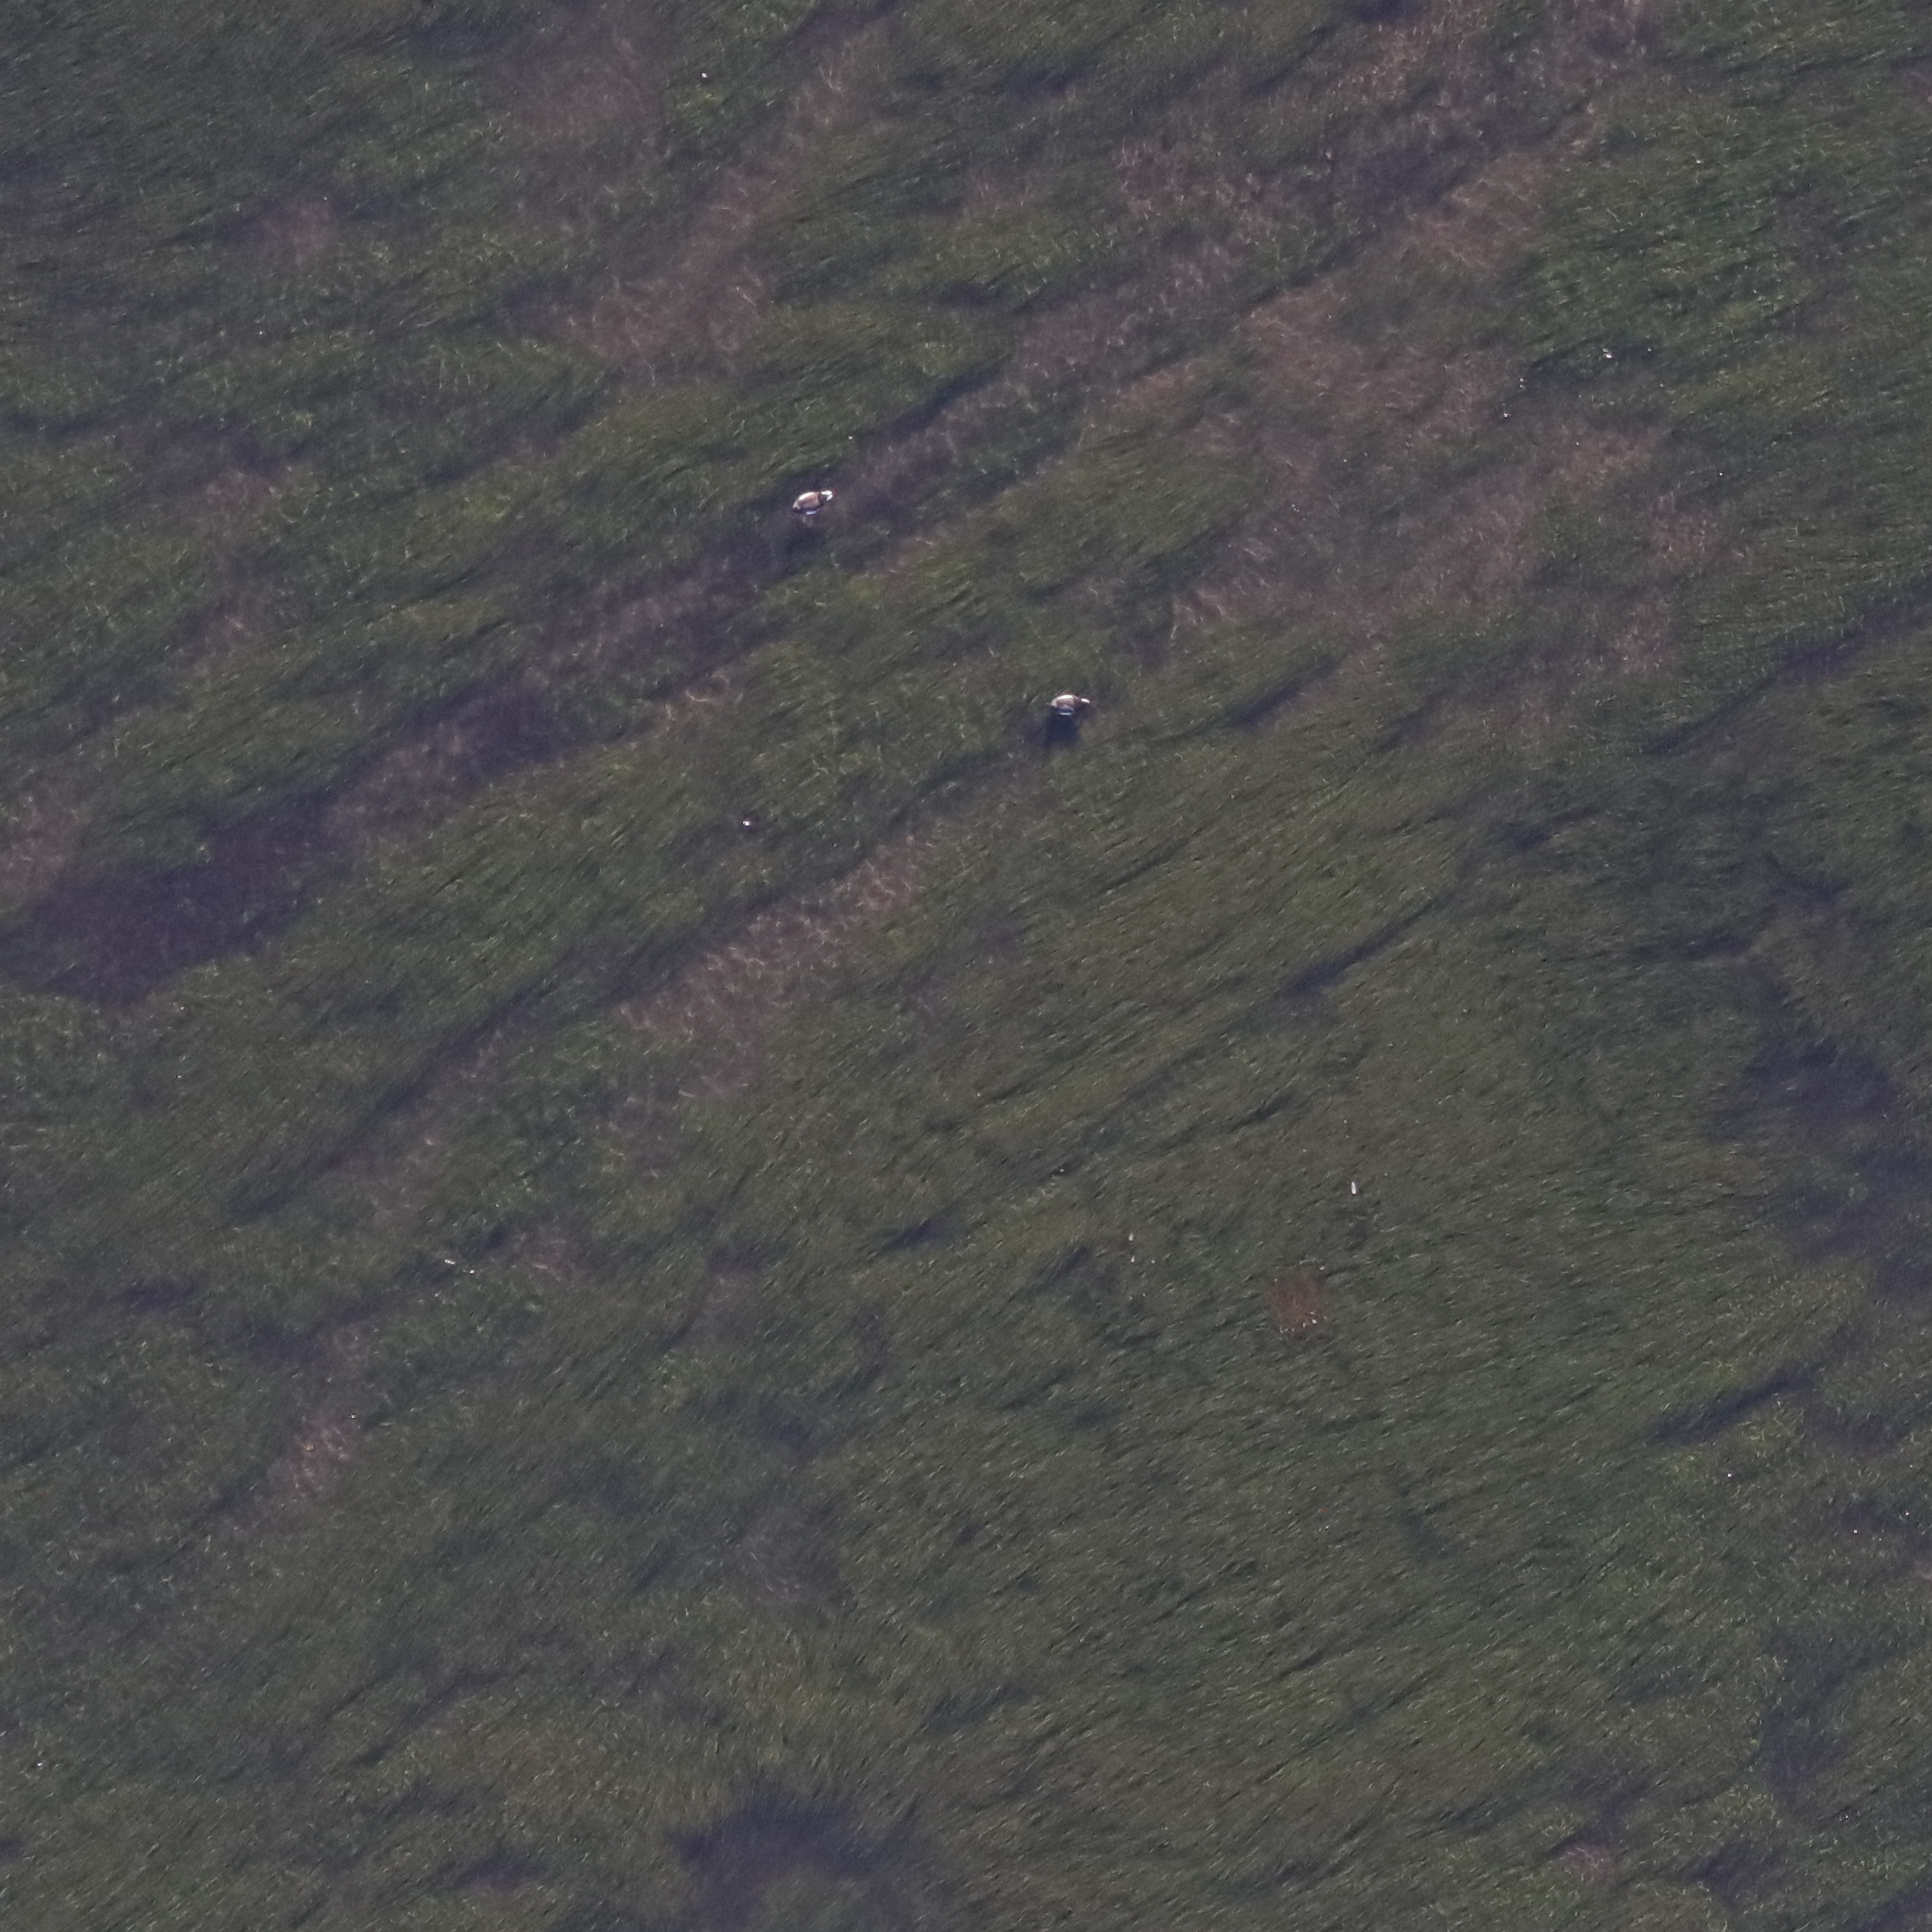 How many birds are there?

2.